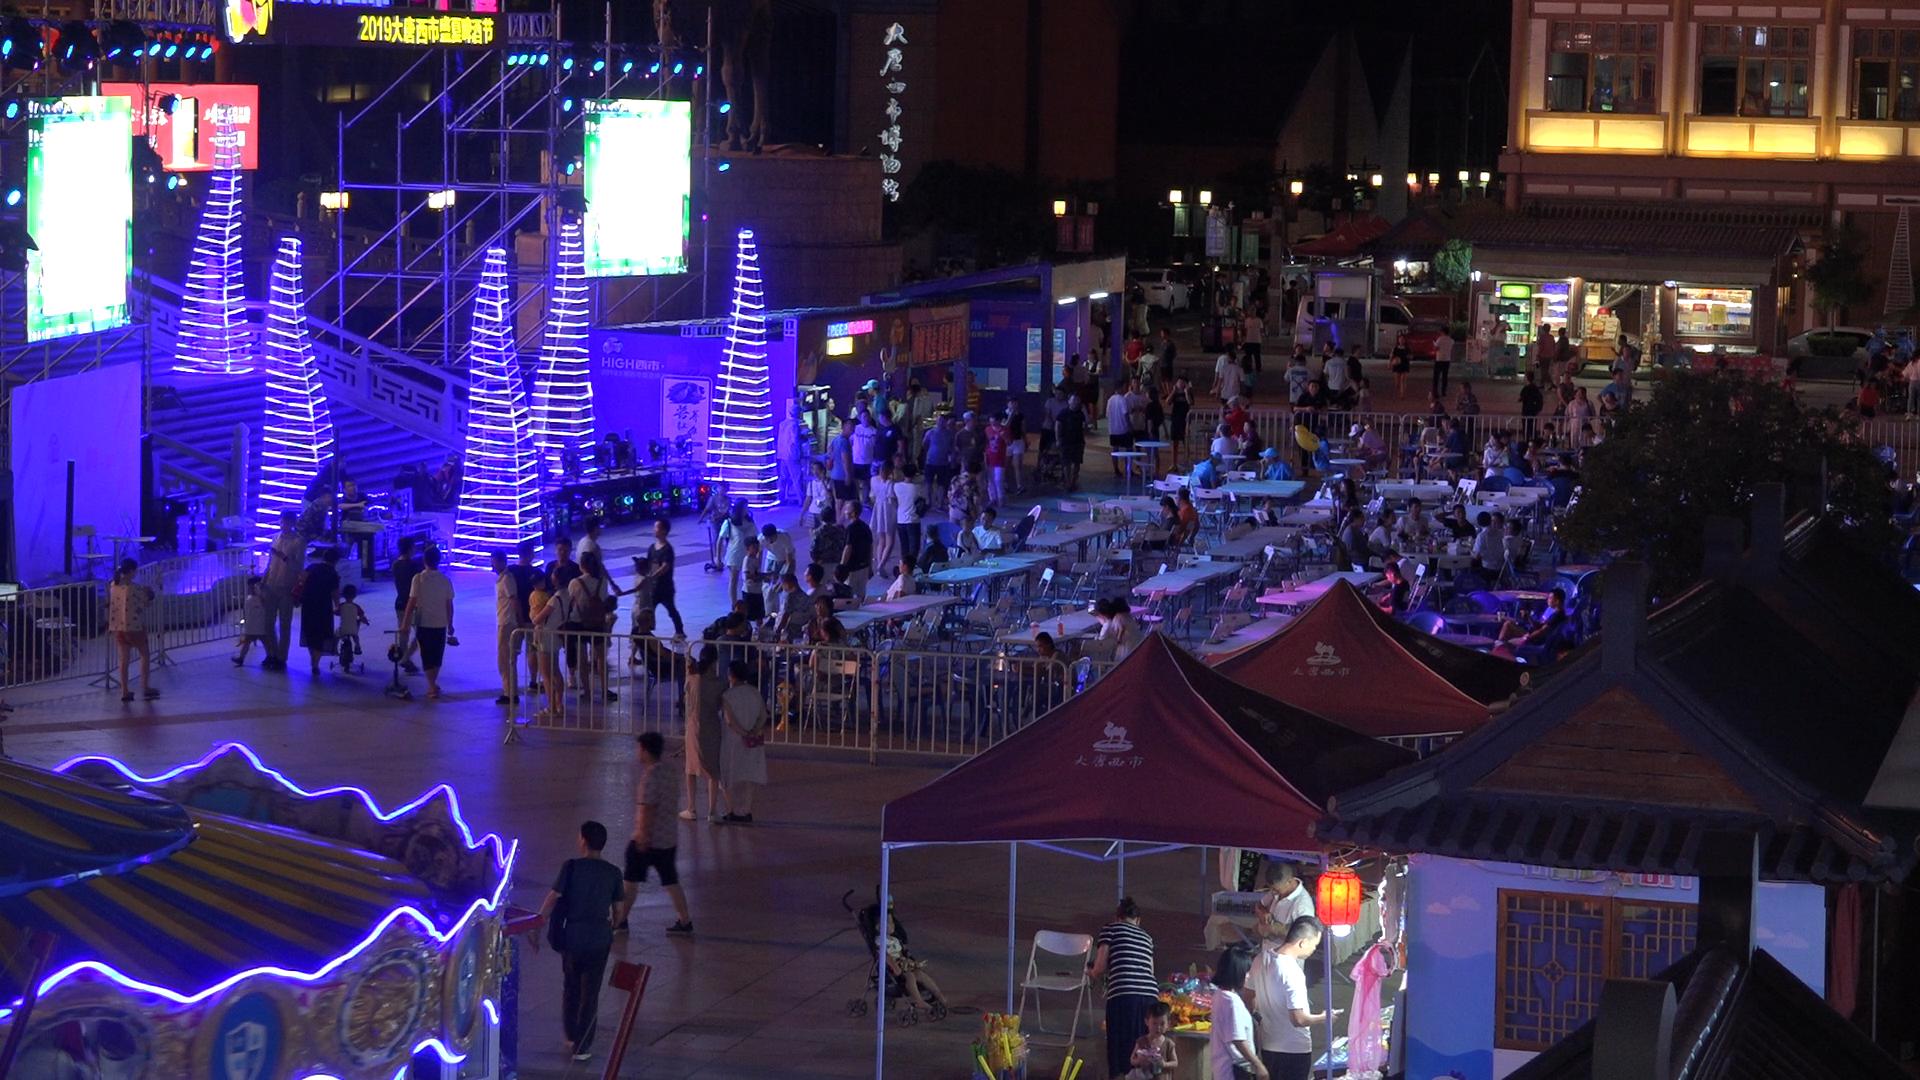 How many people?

164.